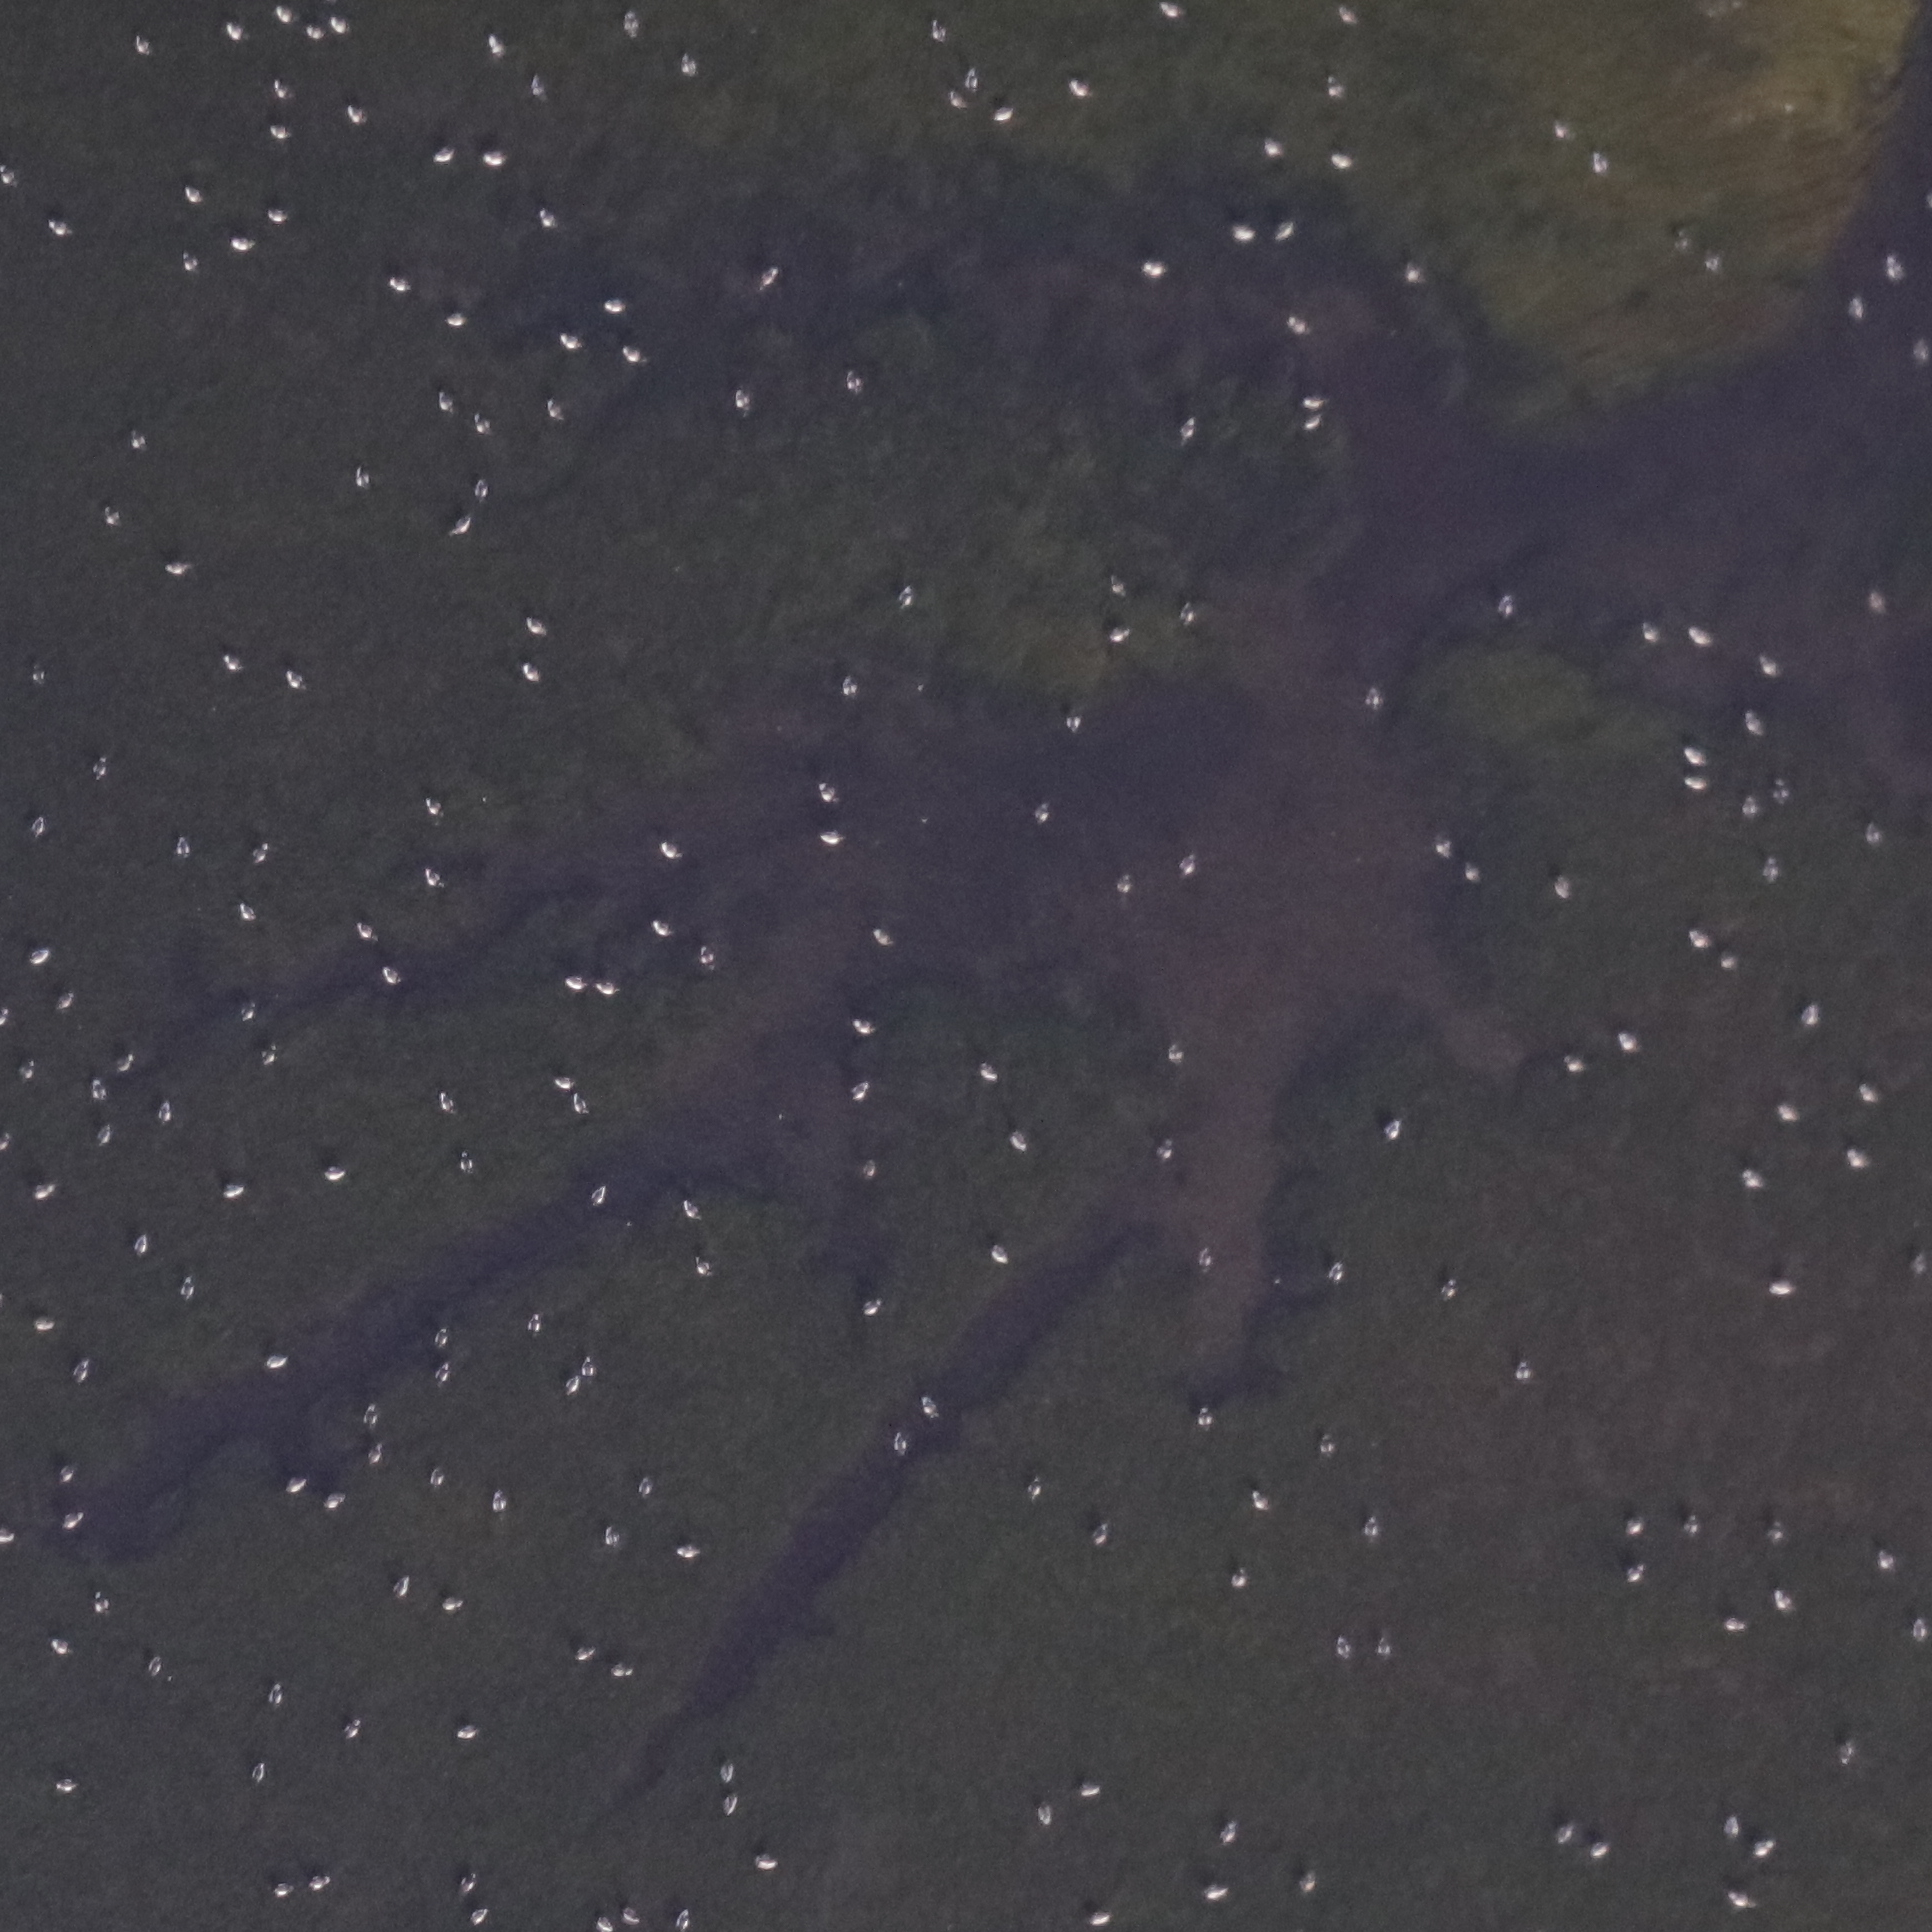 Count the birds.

230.